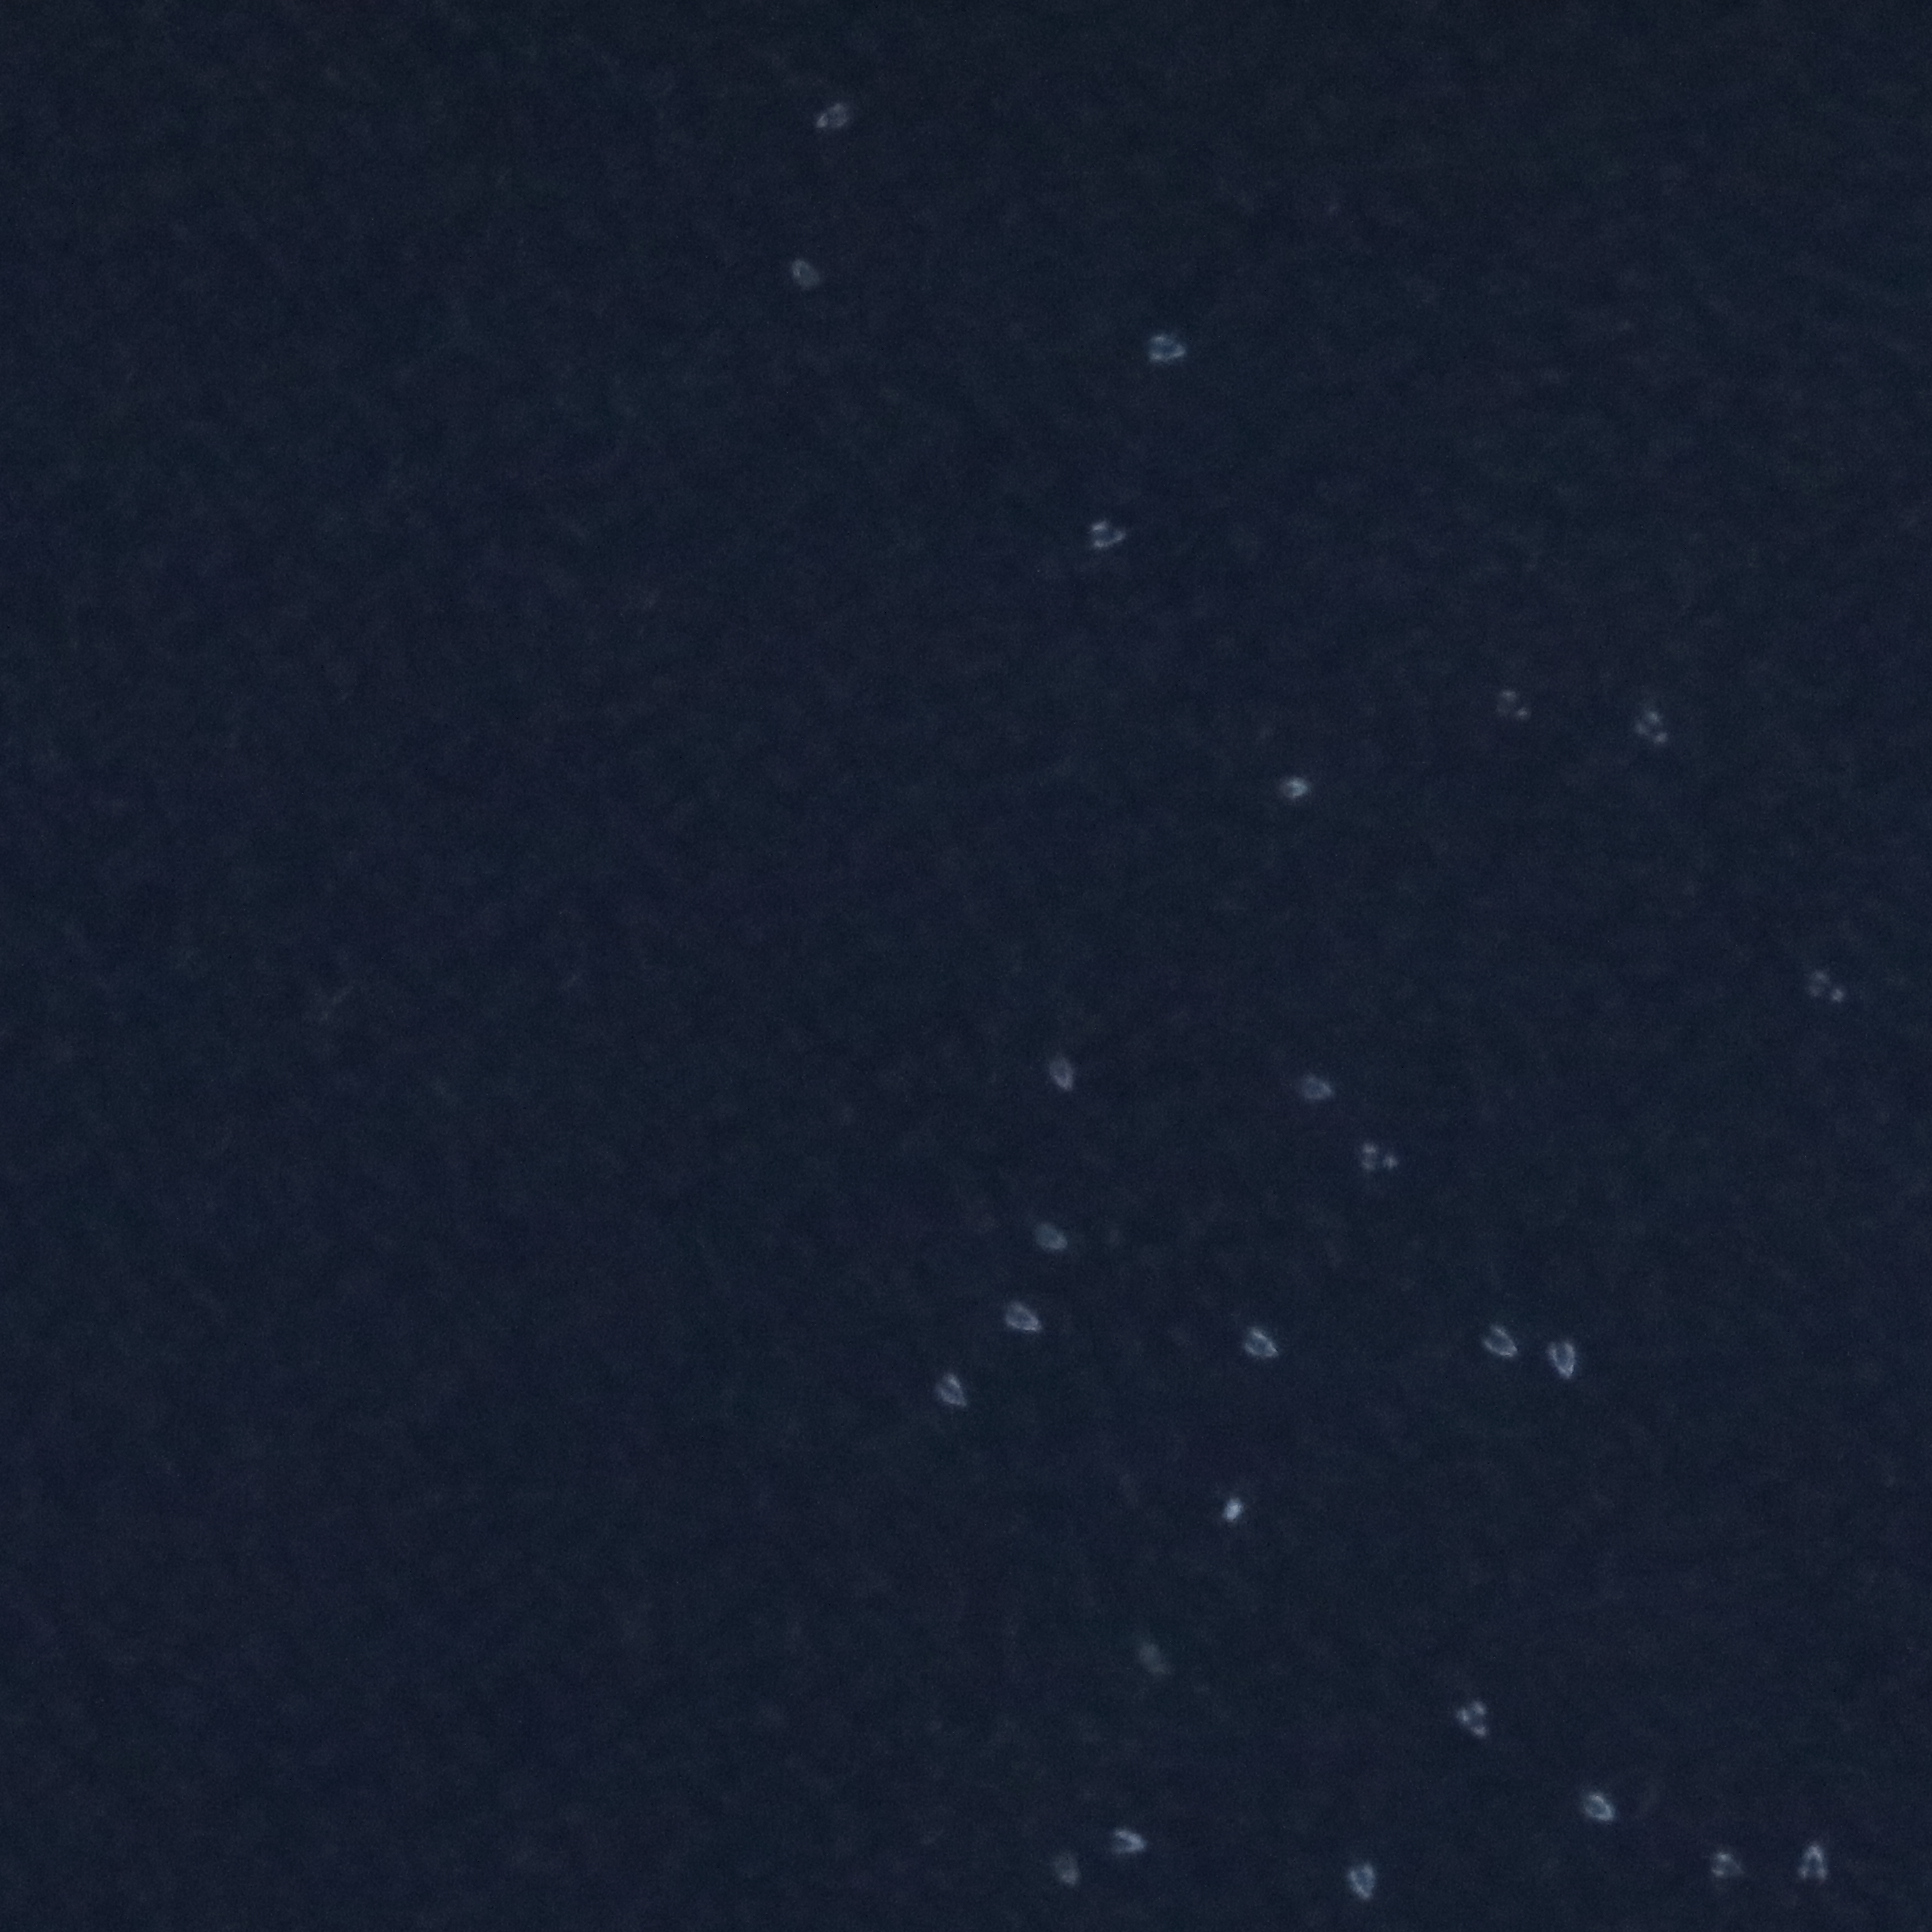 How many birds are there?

23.